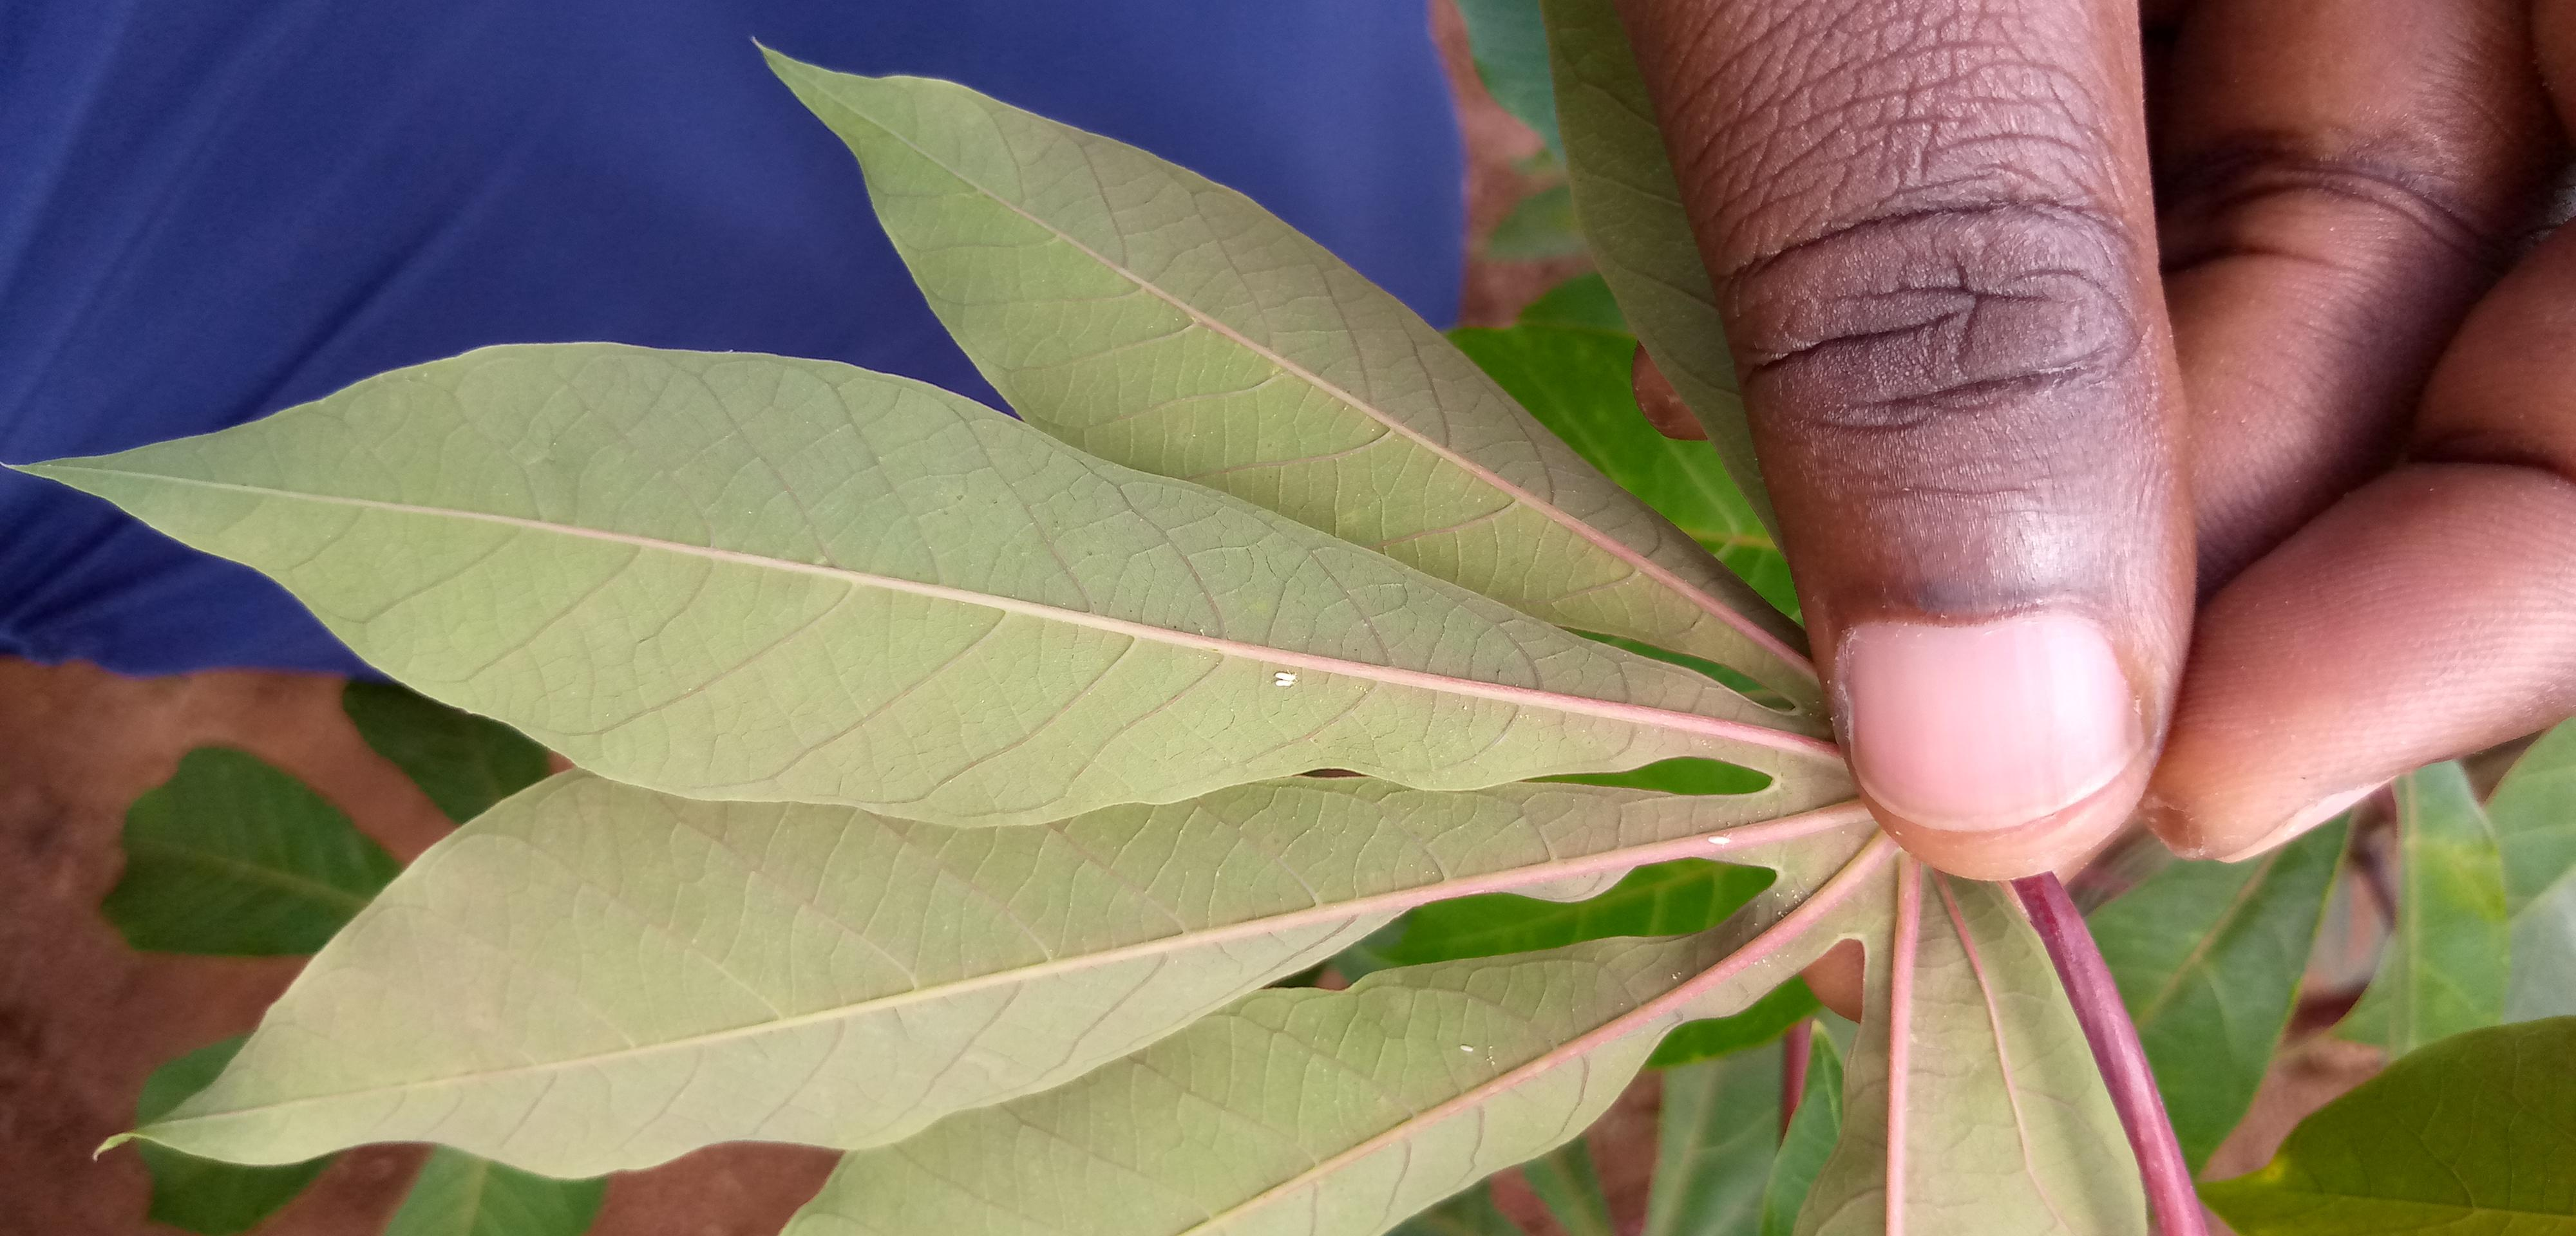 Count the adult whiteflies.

4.